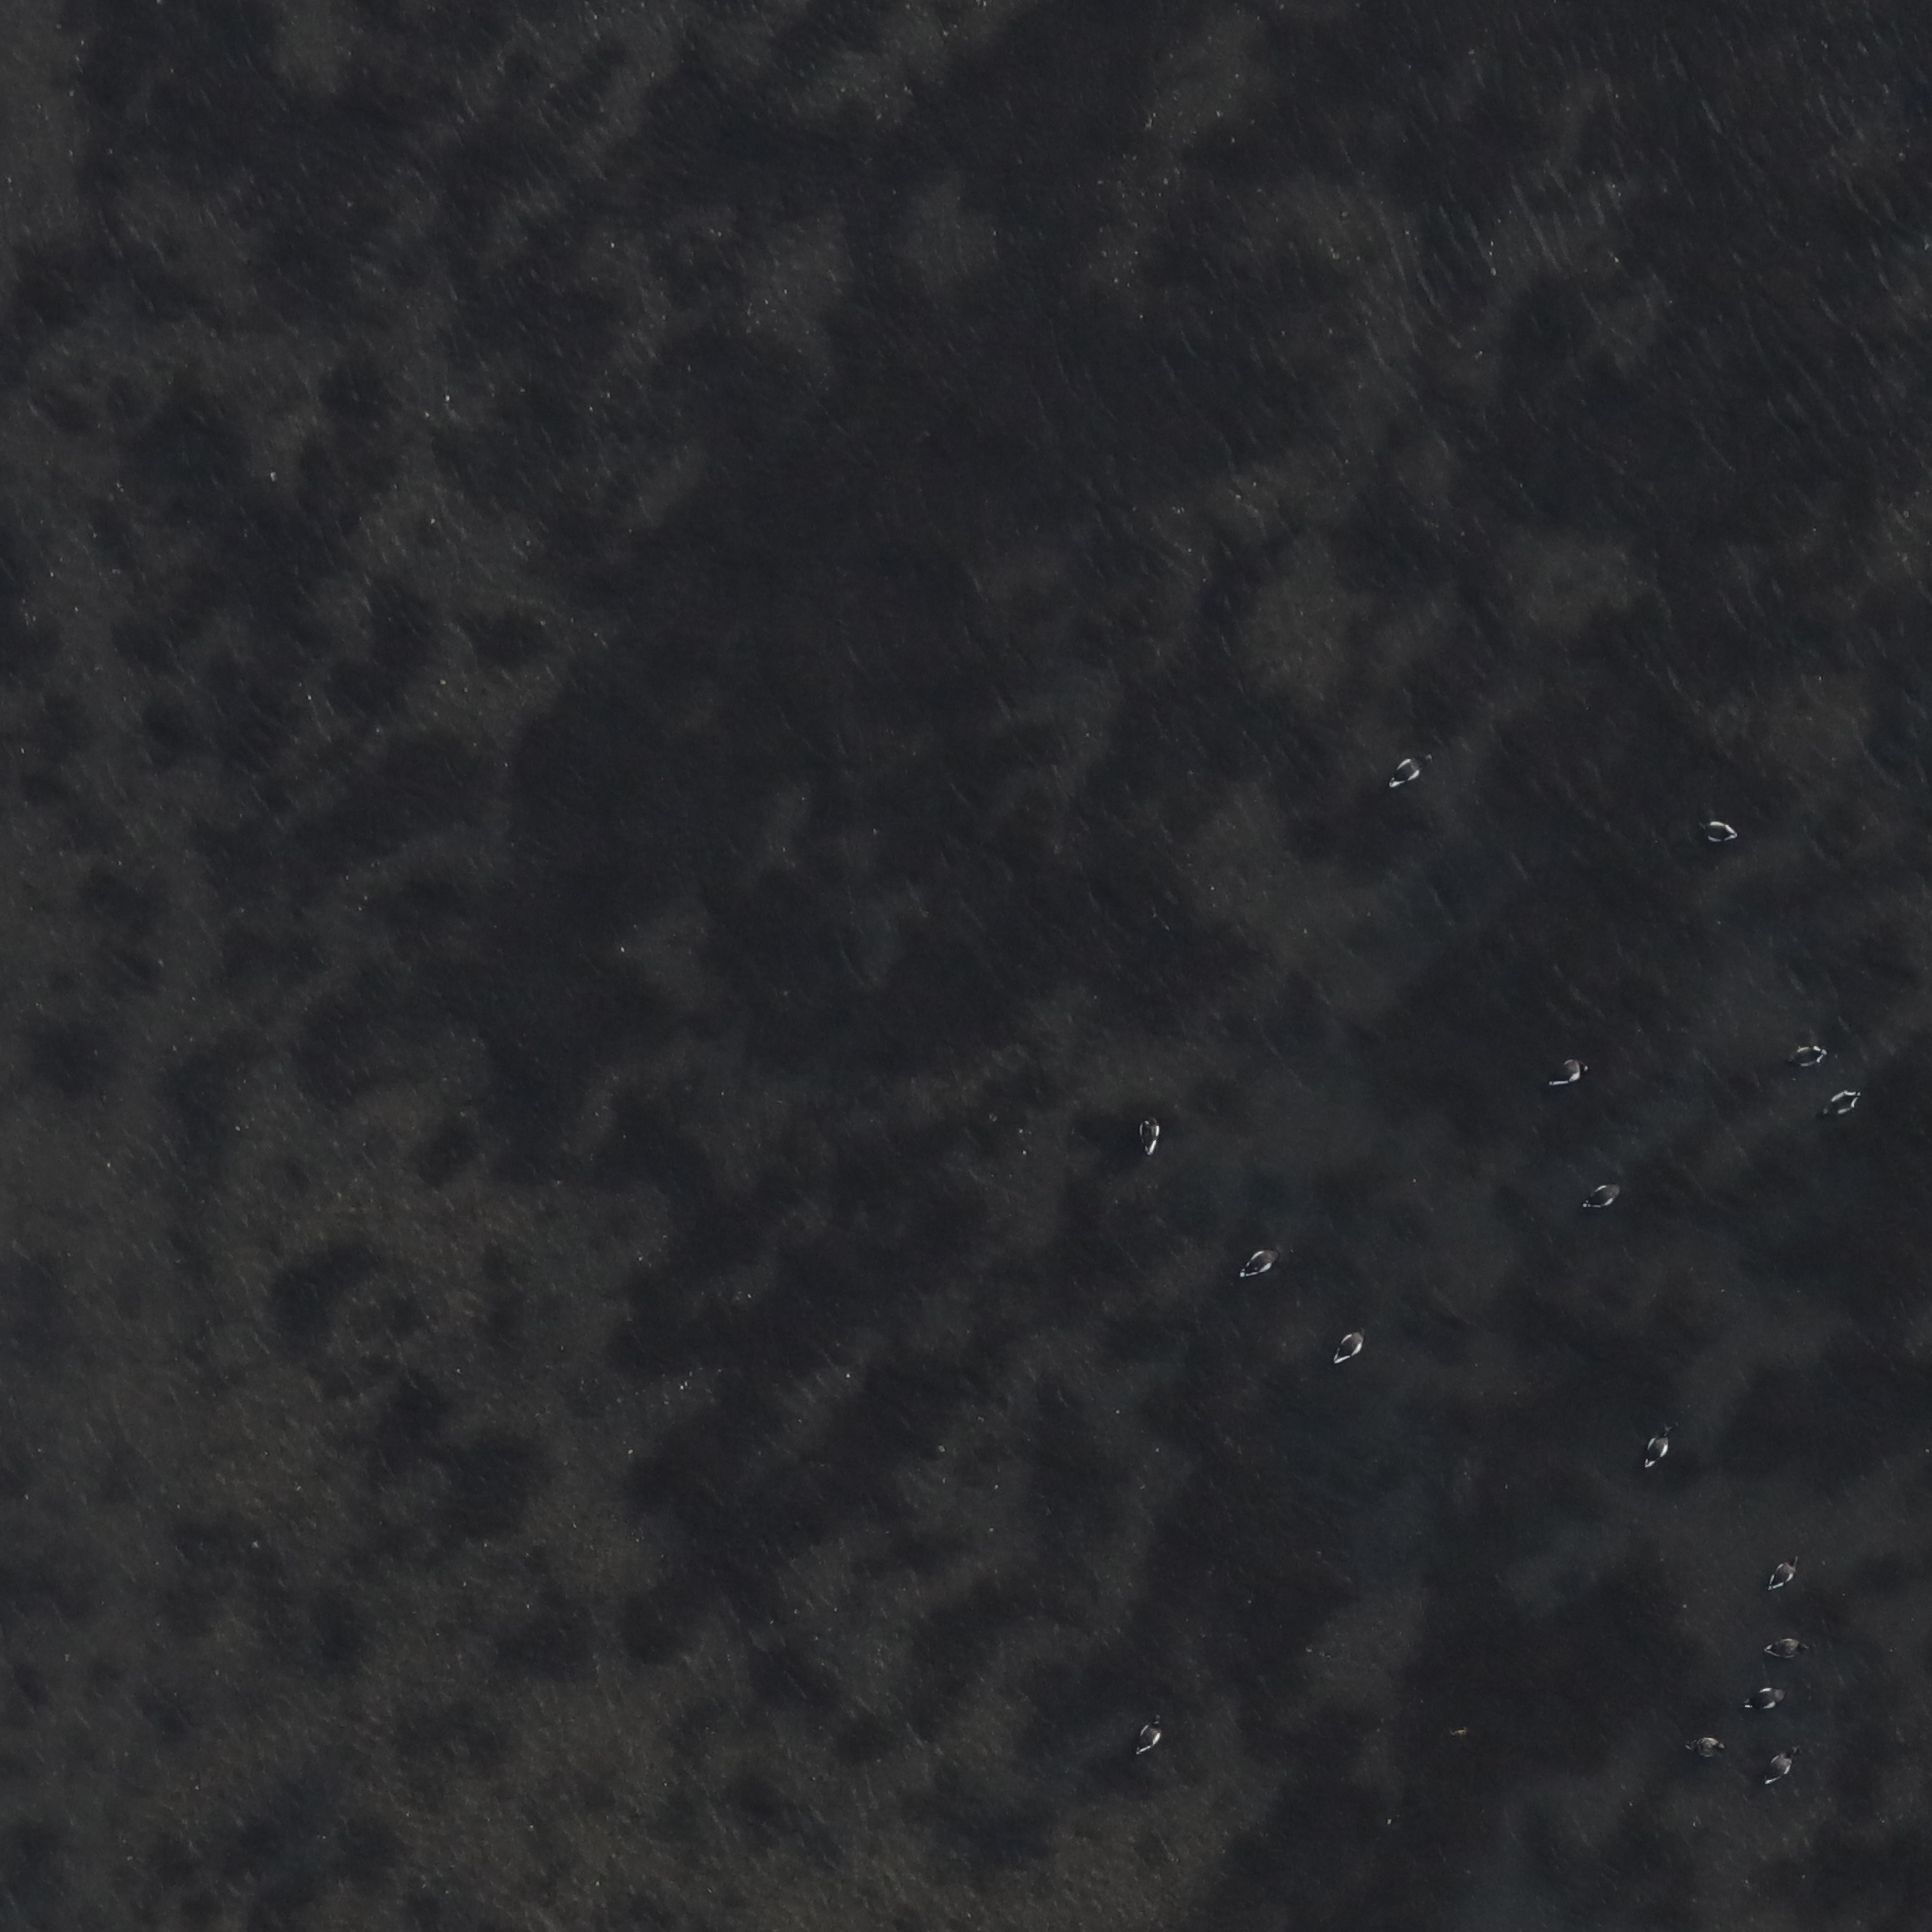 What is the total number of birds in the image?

16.